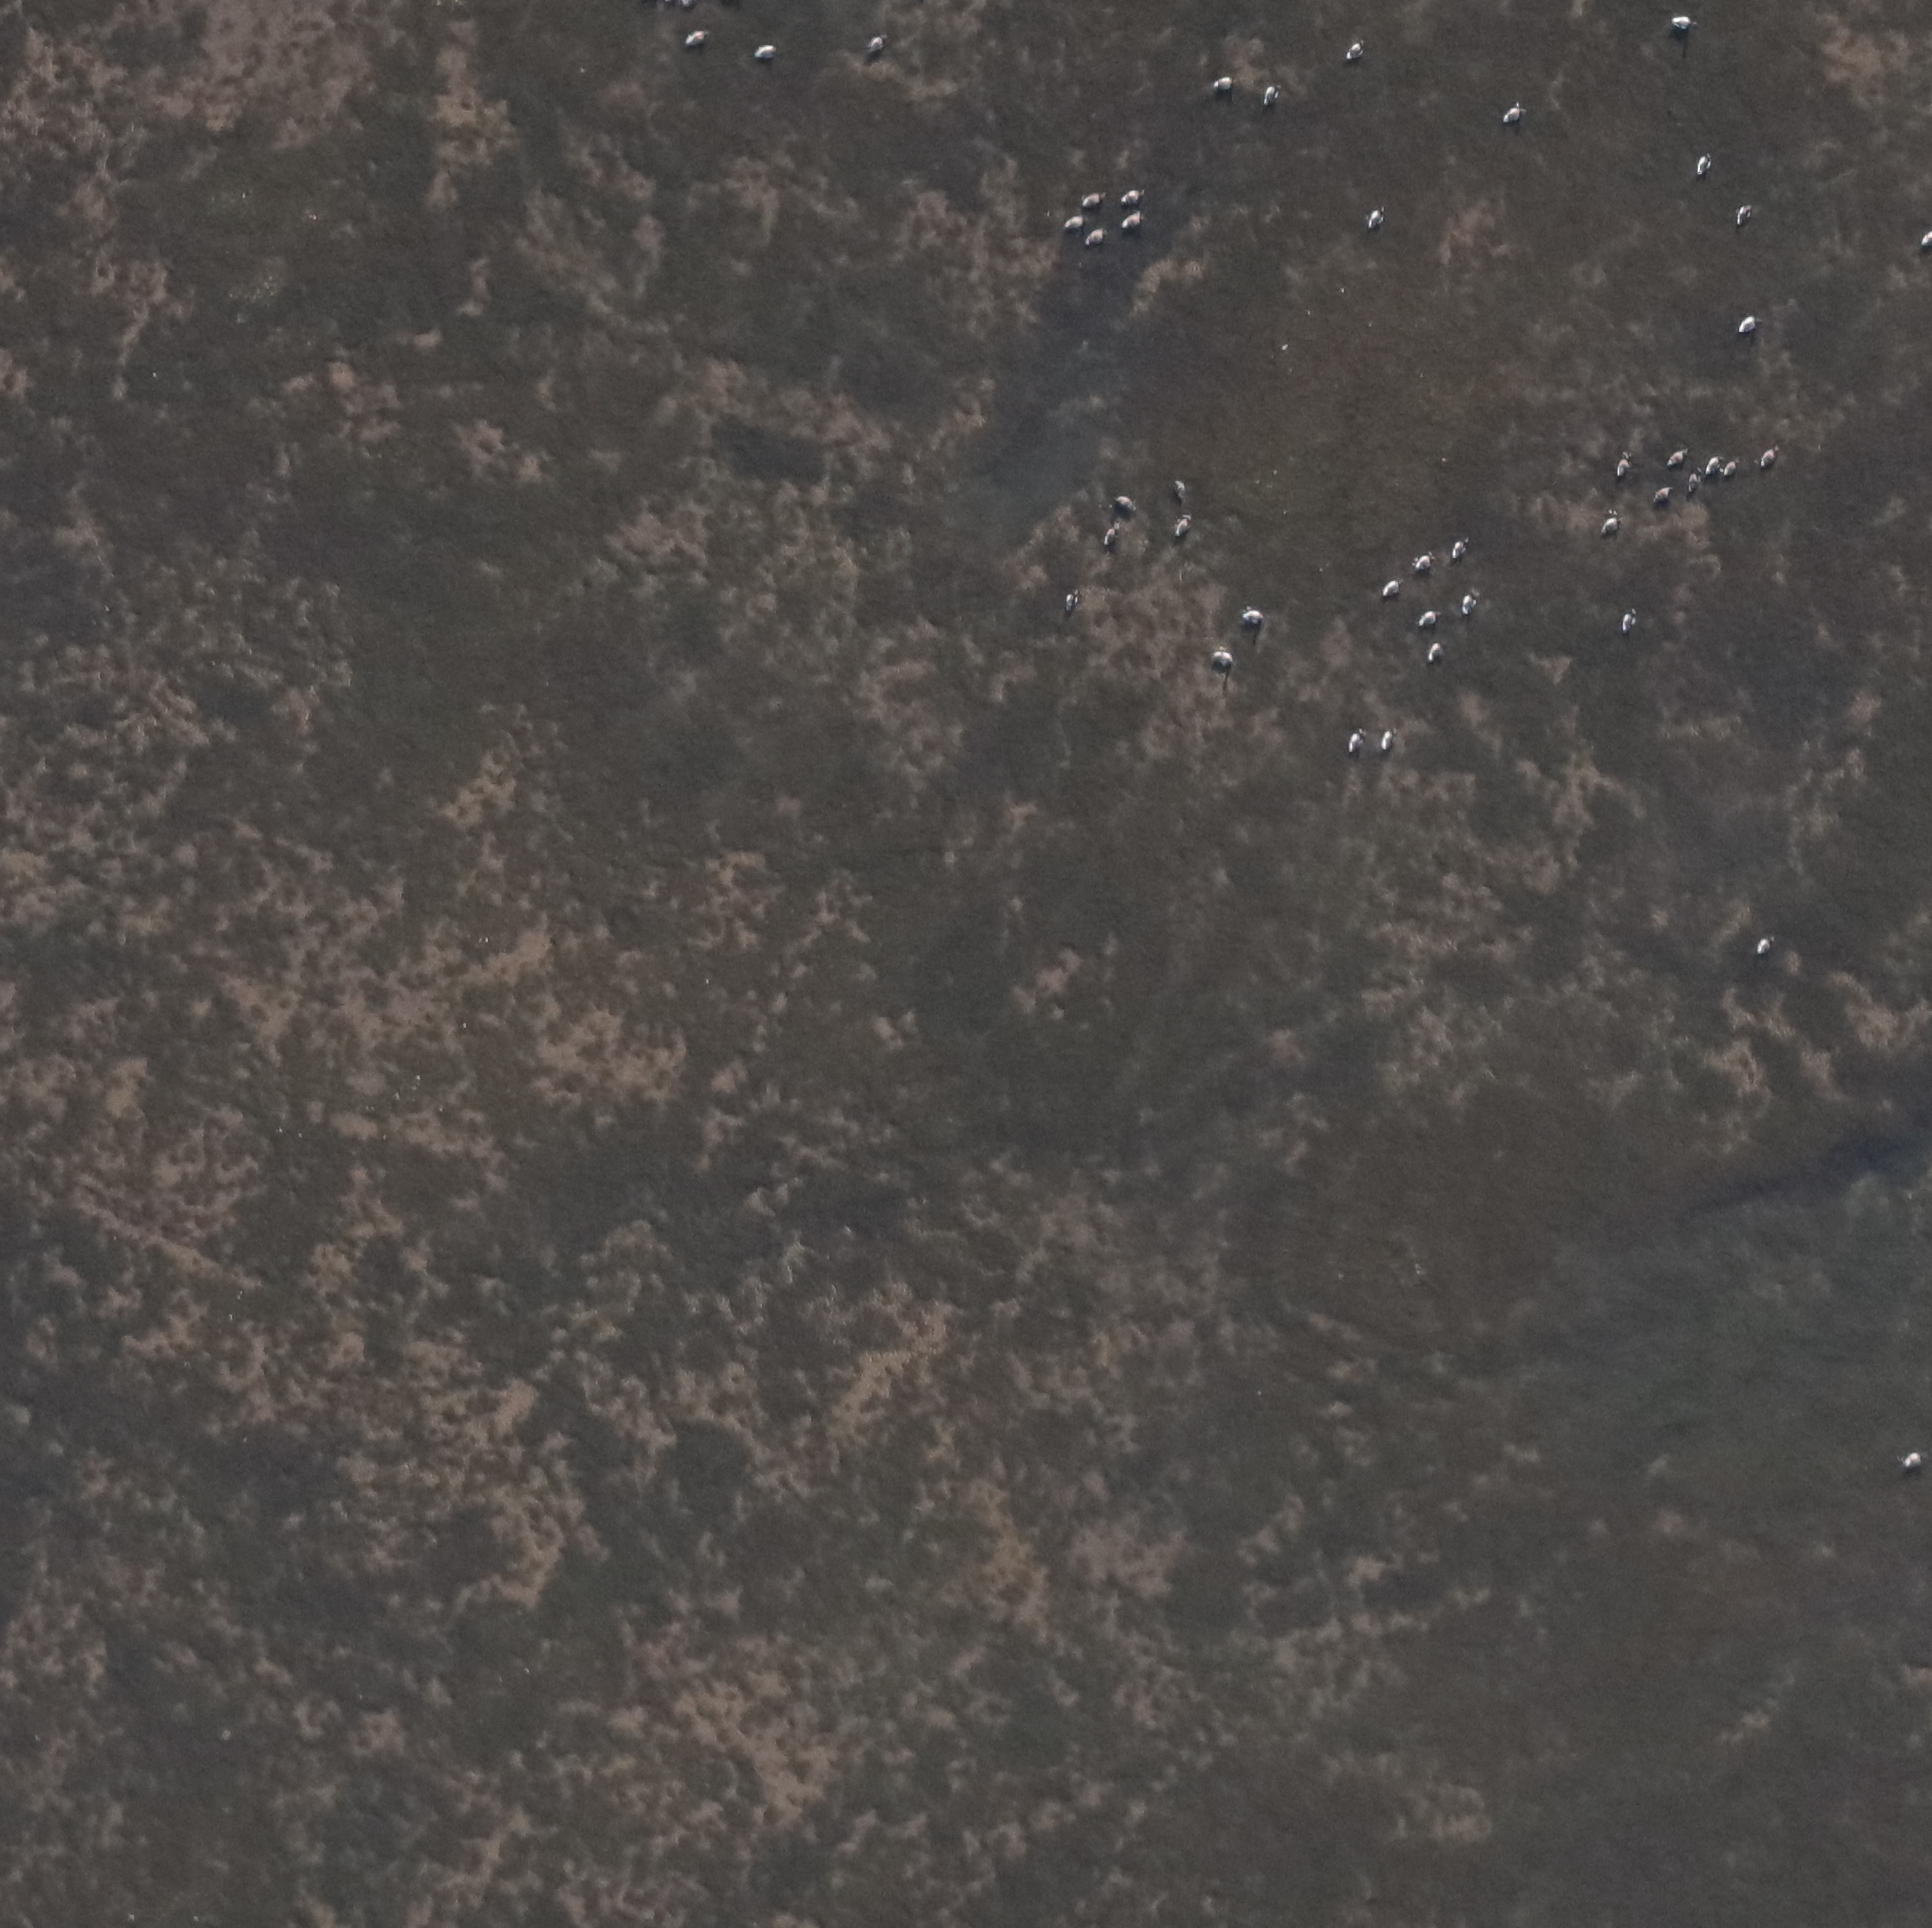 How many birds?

44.